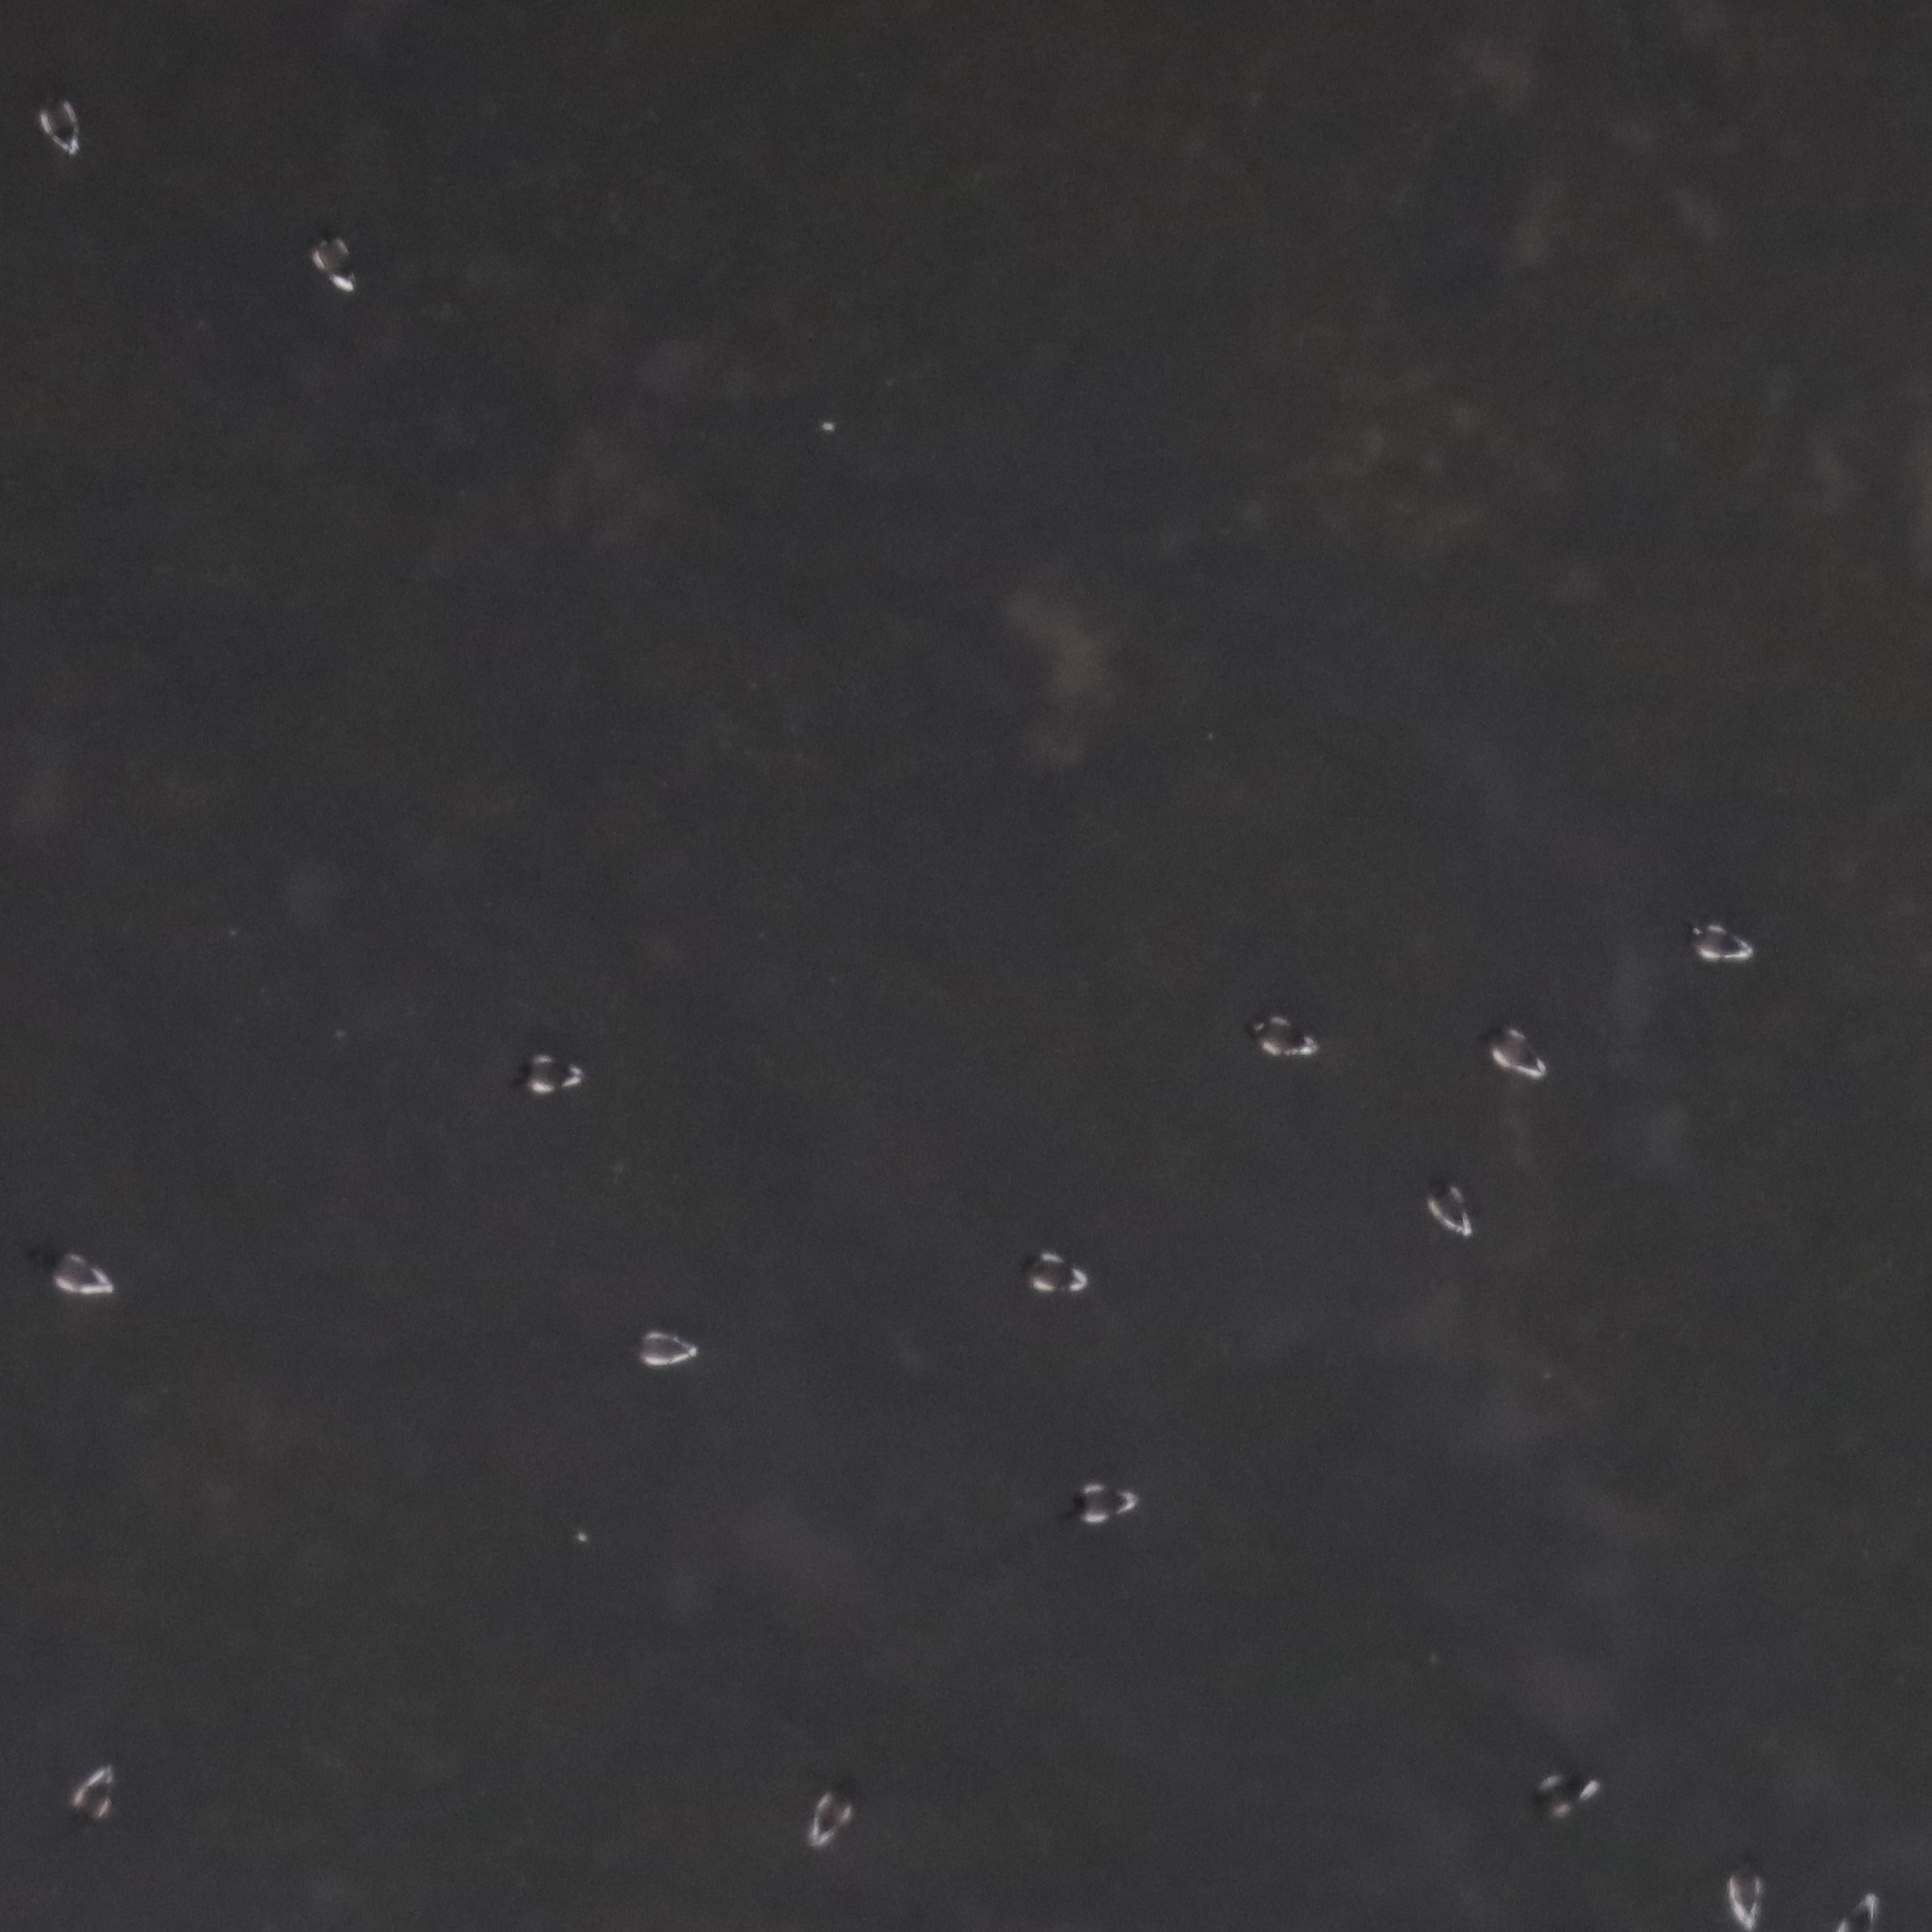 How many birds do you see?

16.